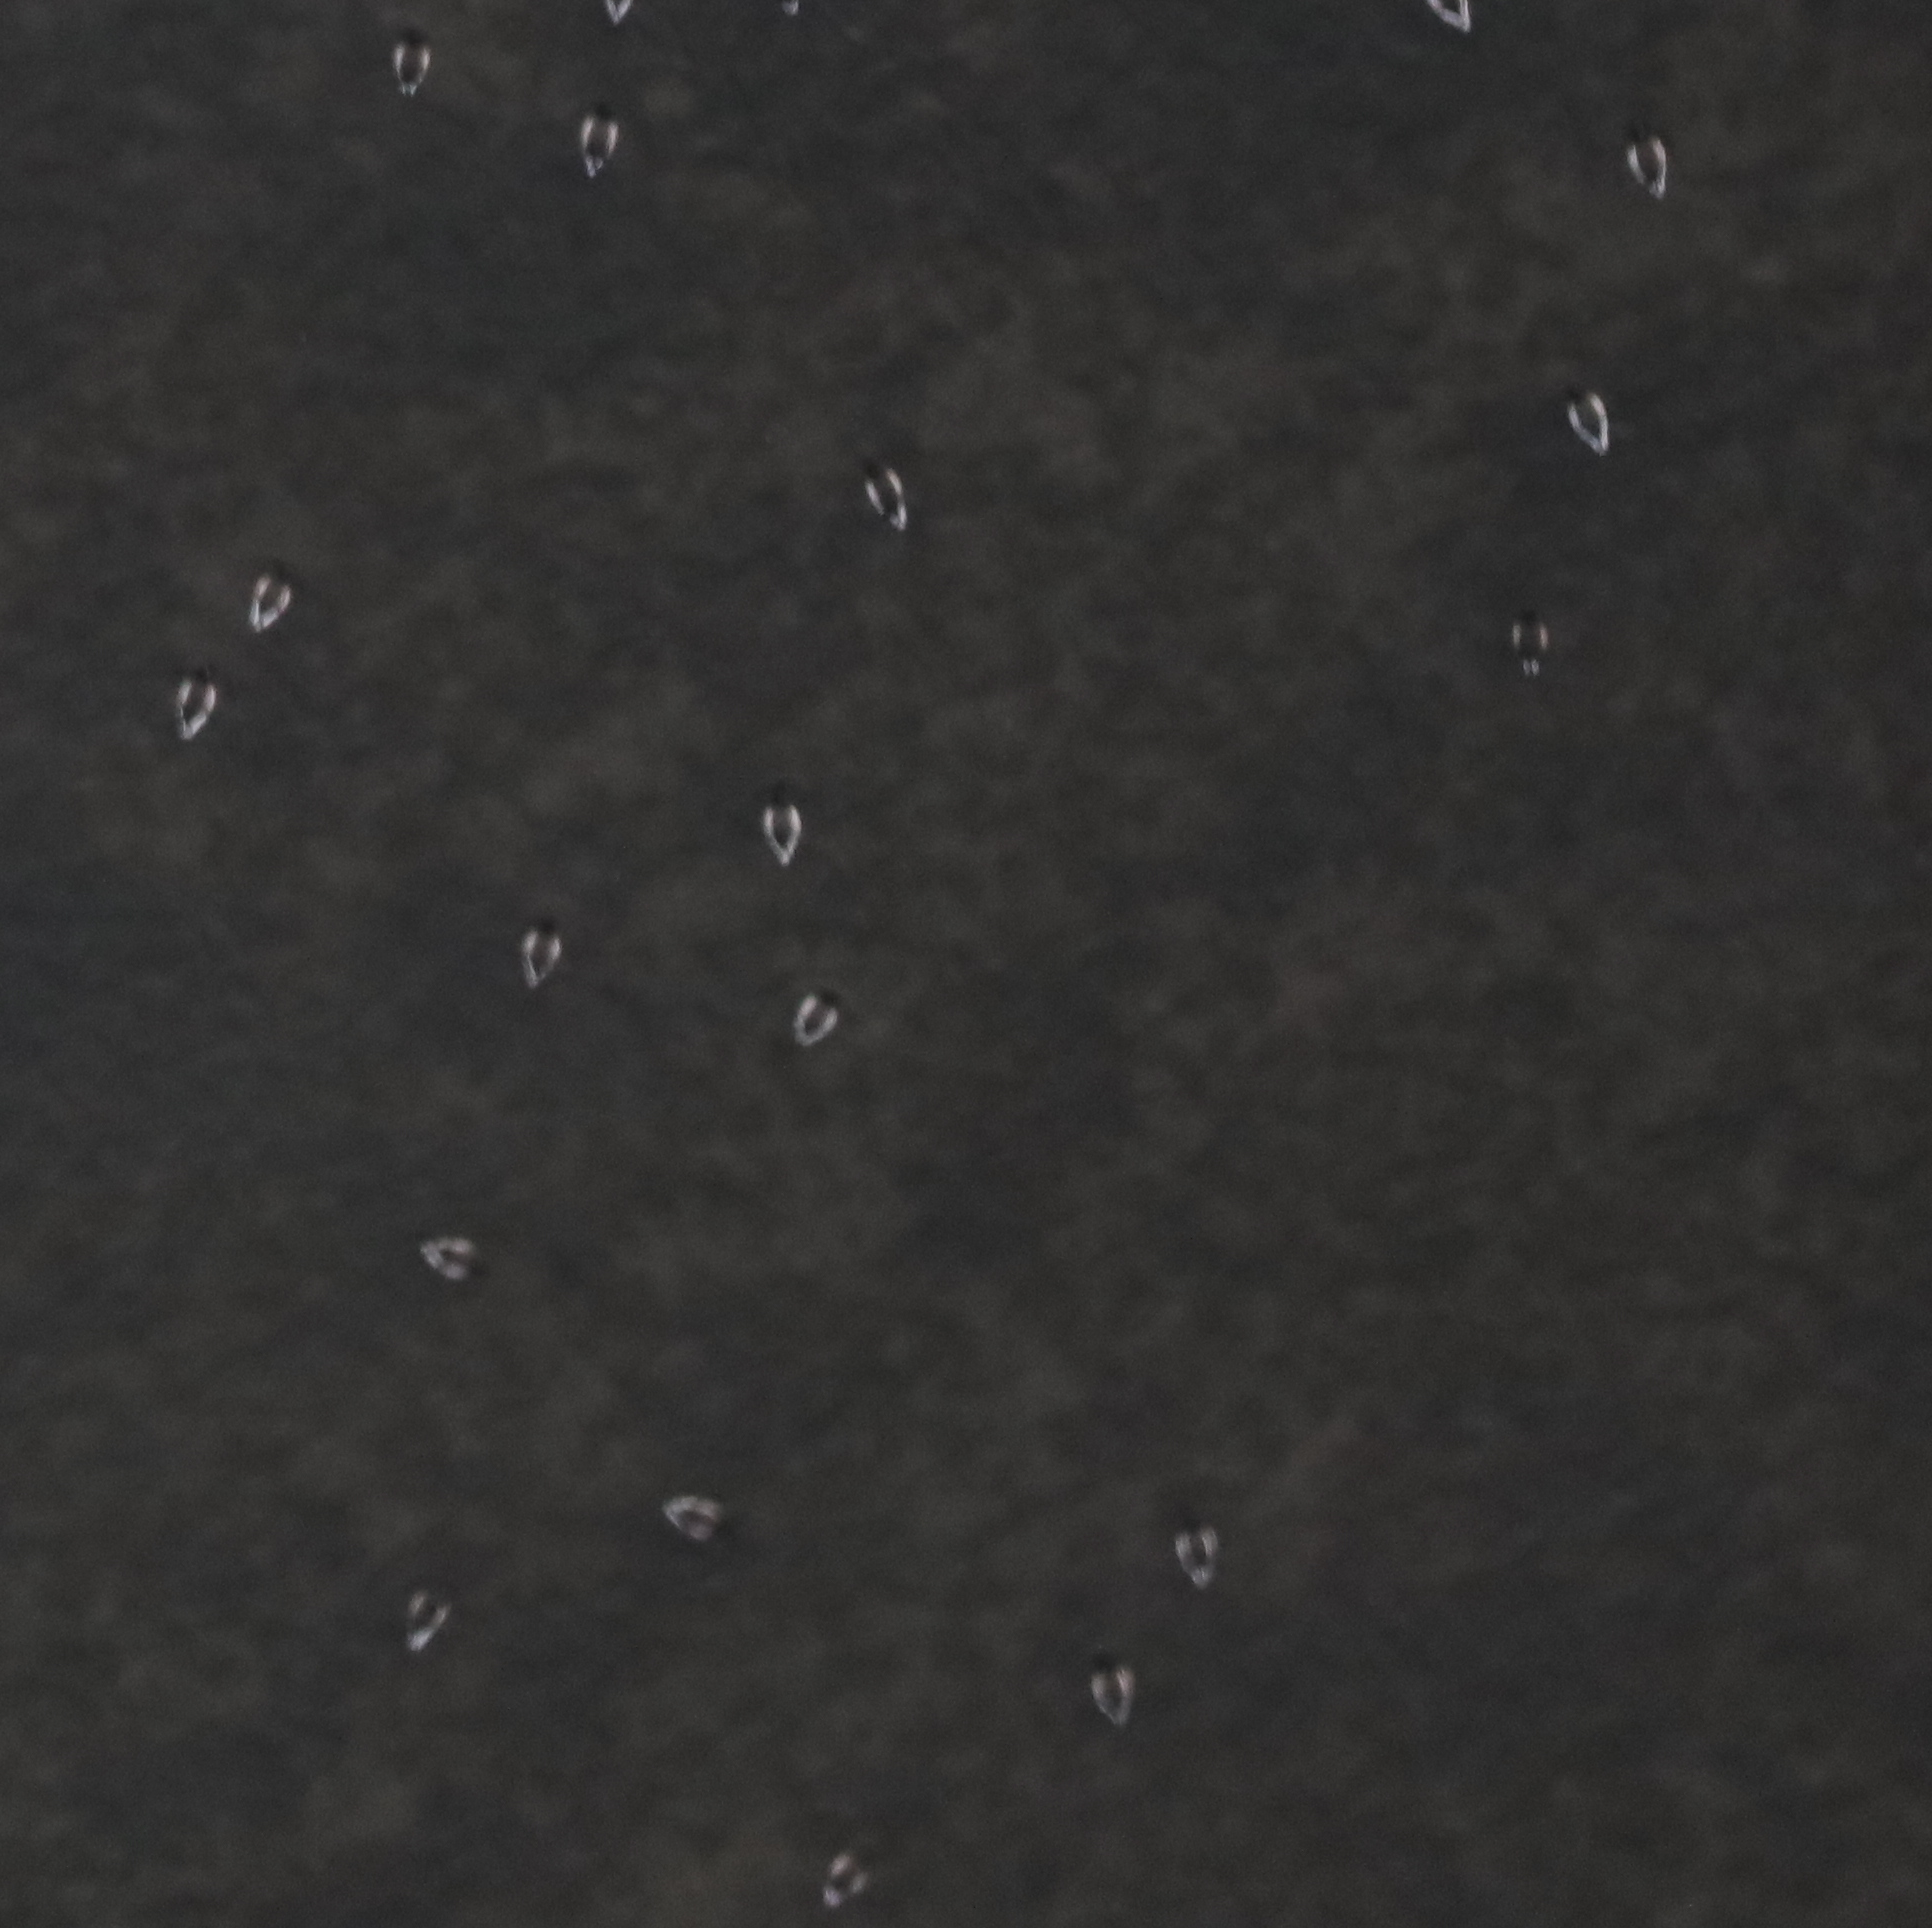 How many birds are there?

17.